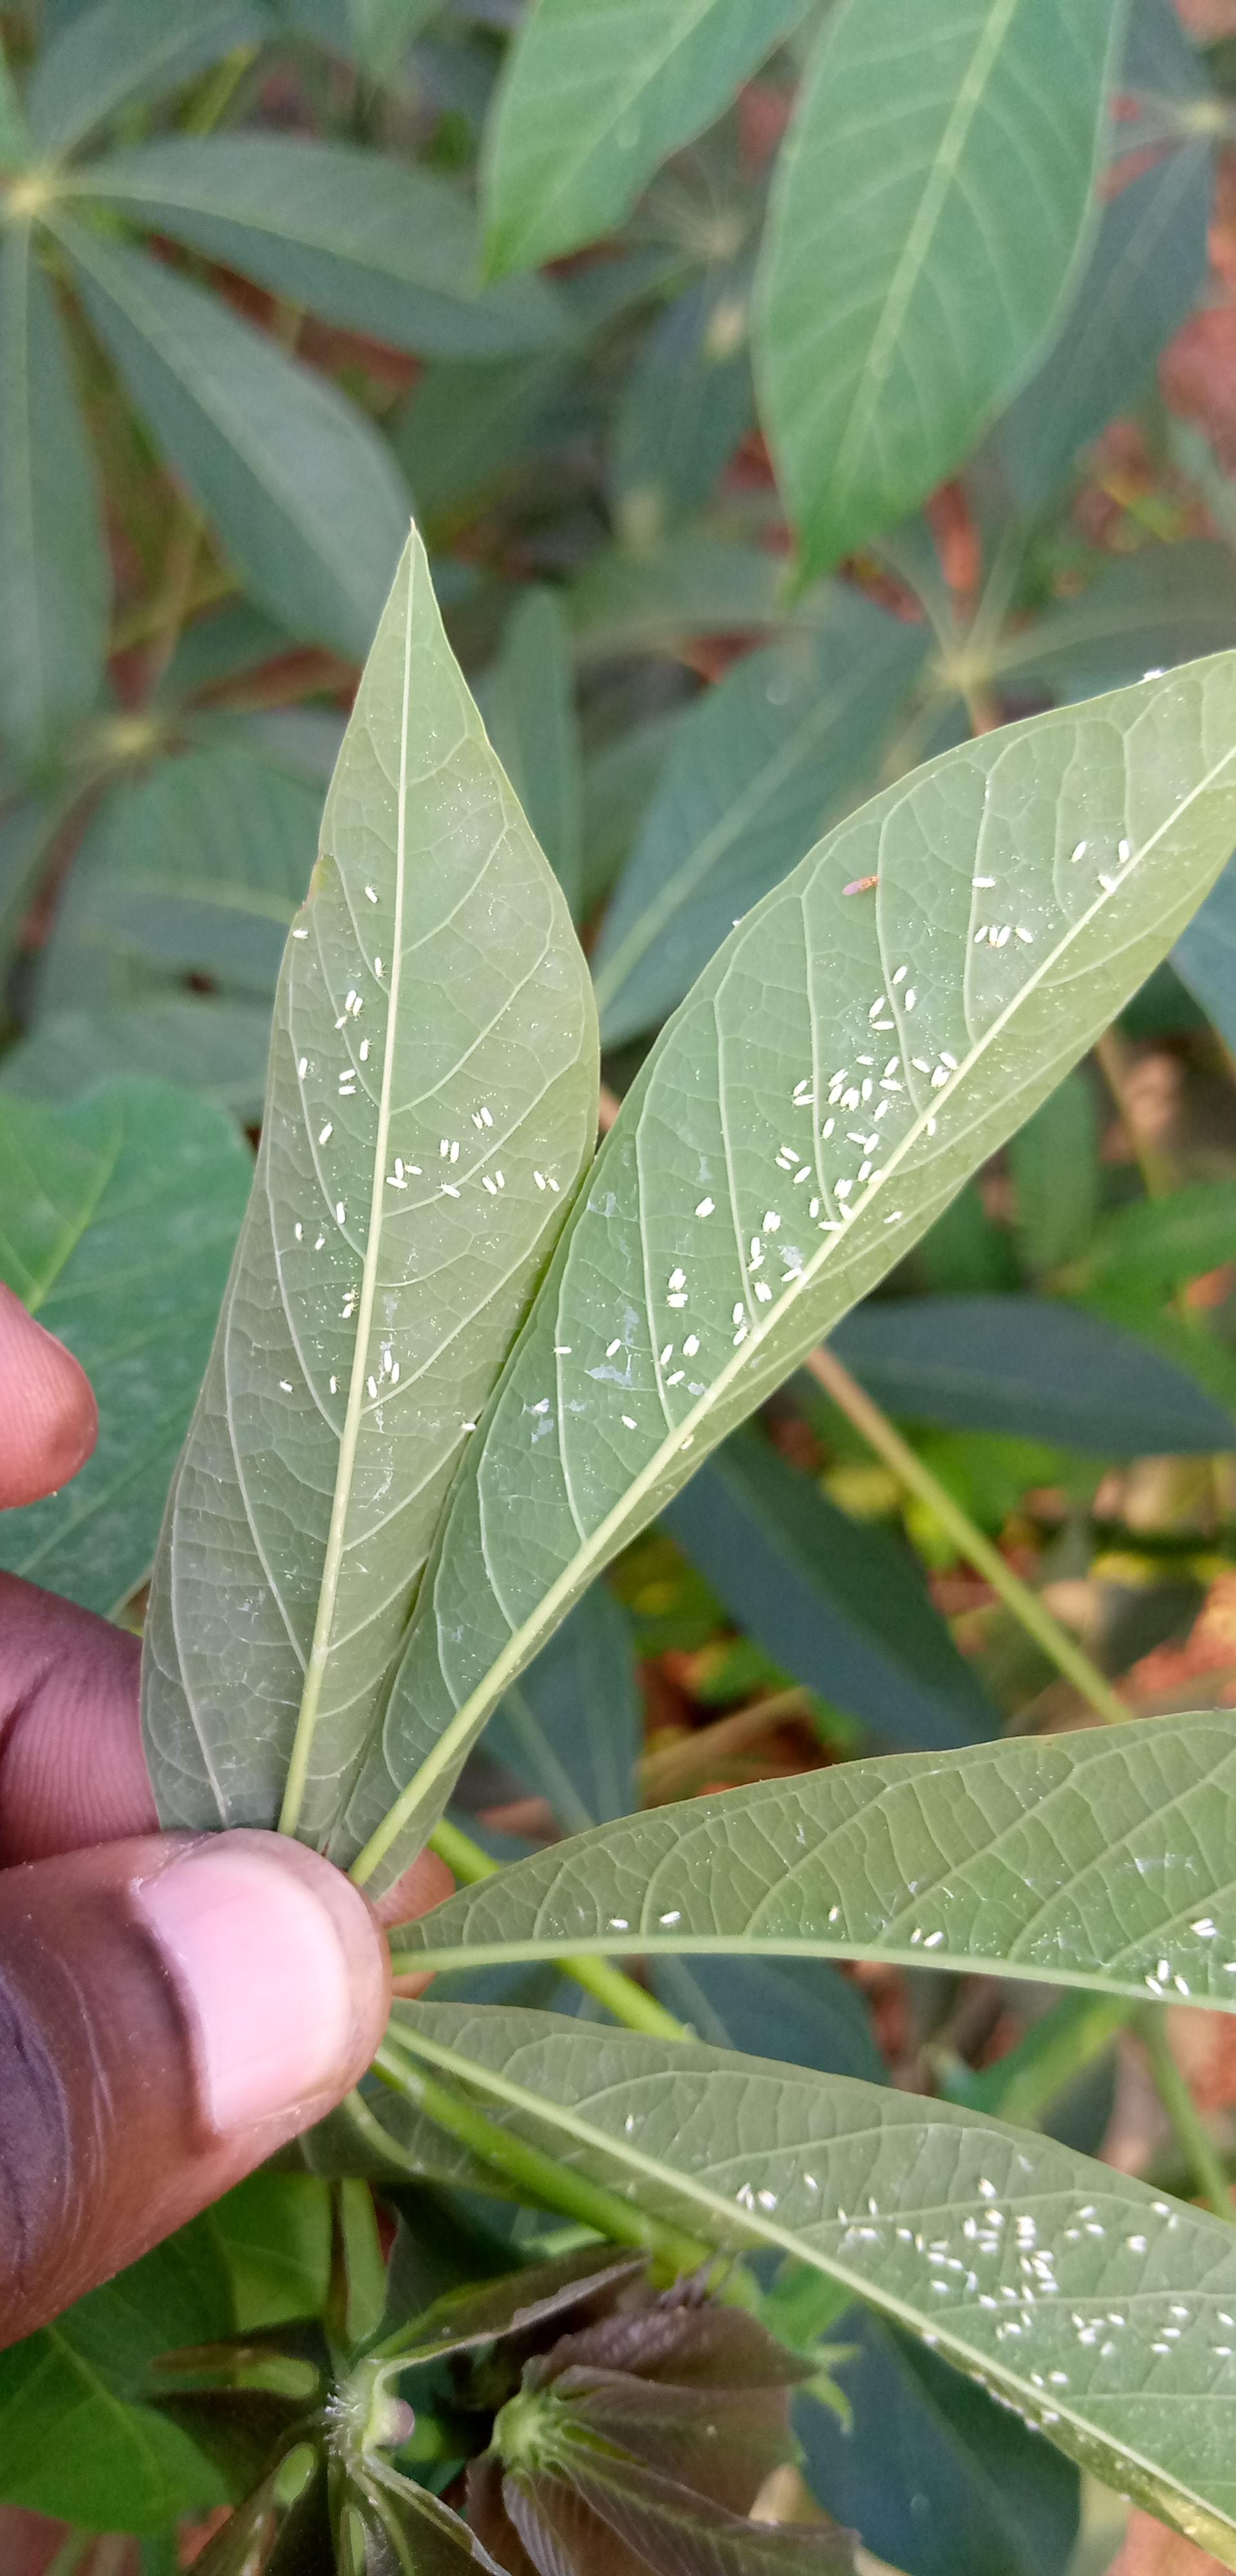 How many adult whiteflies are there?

171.